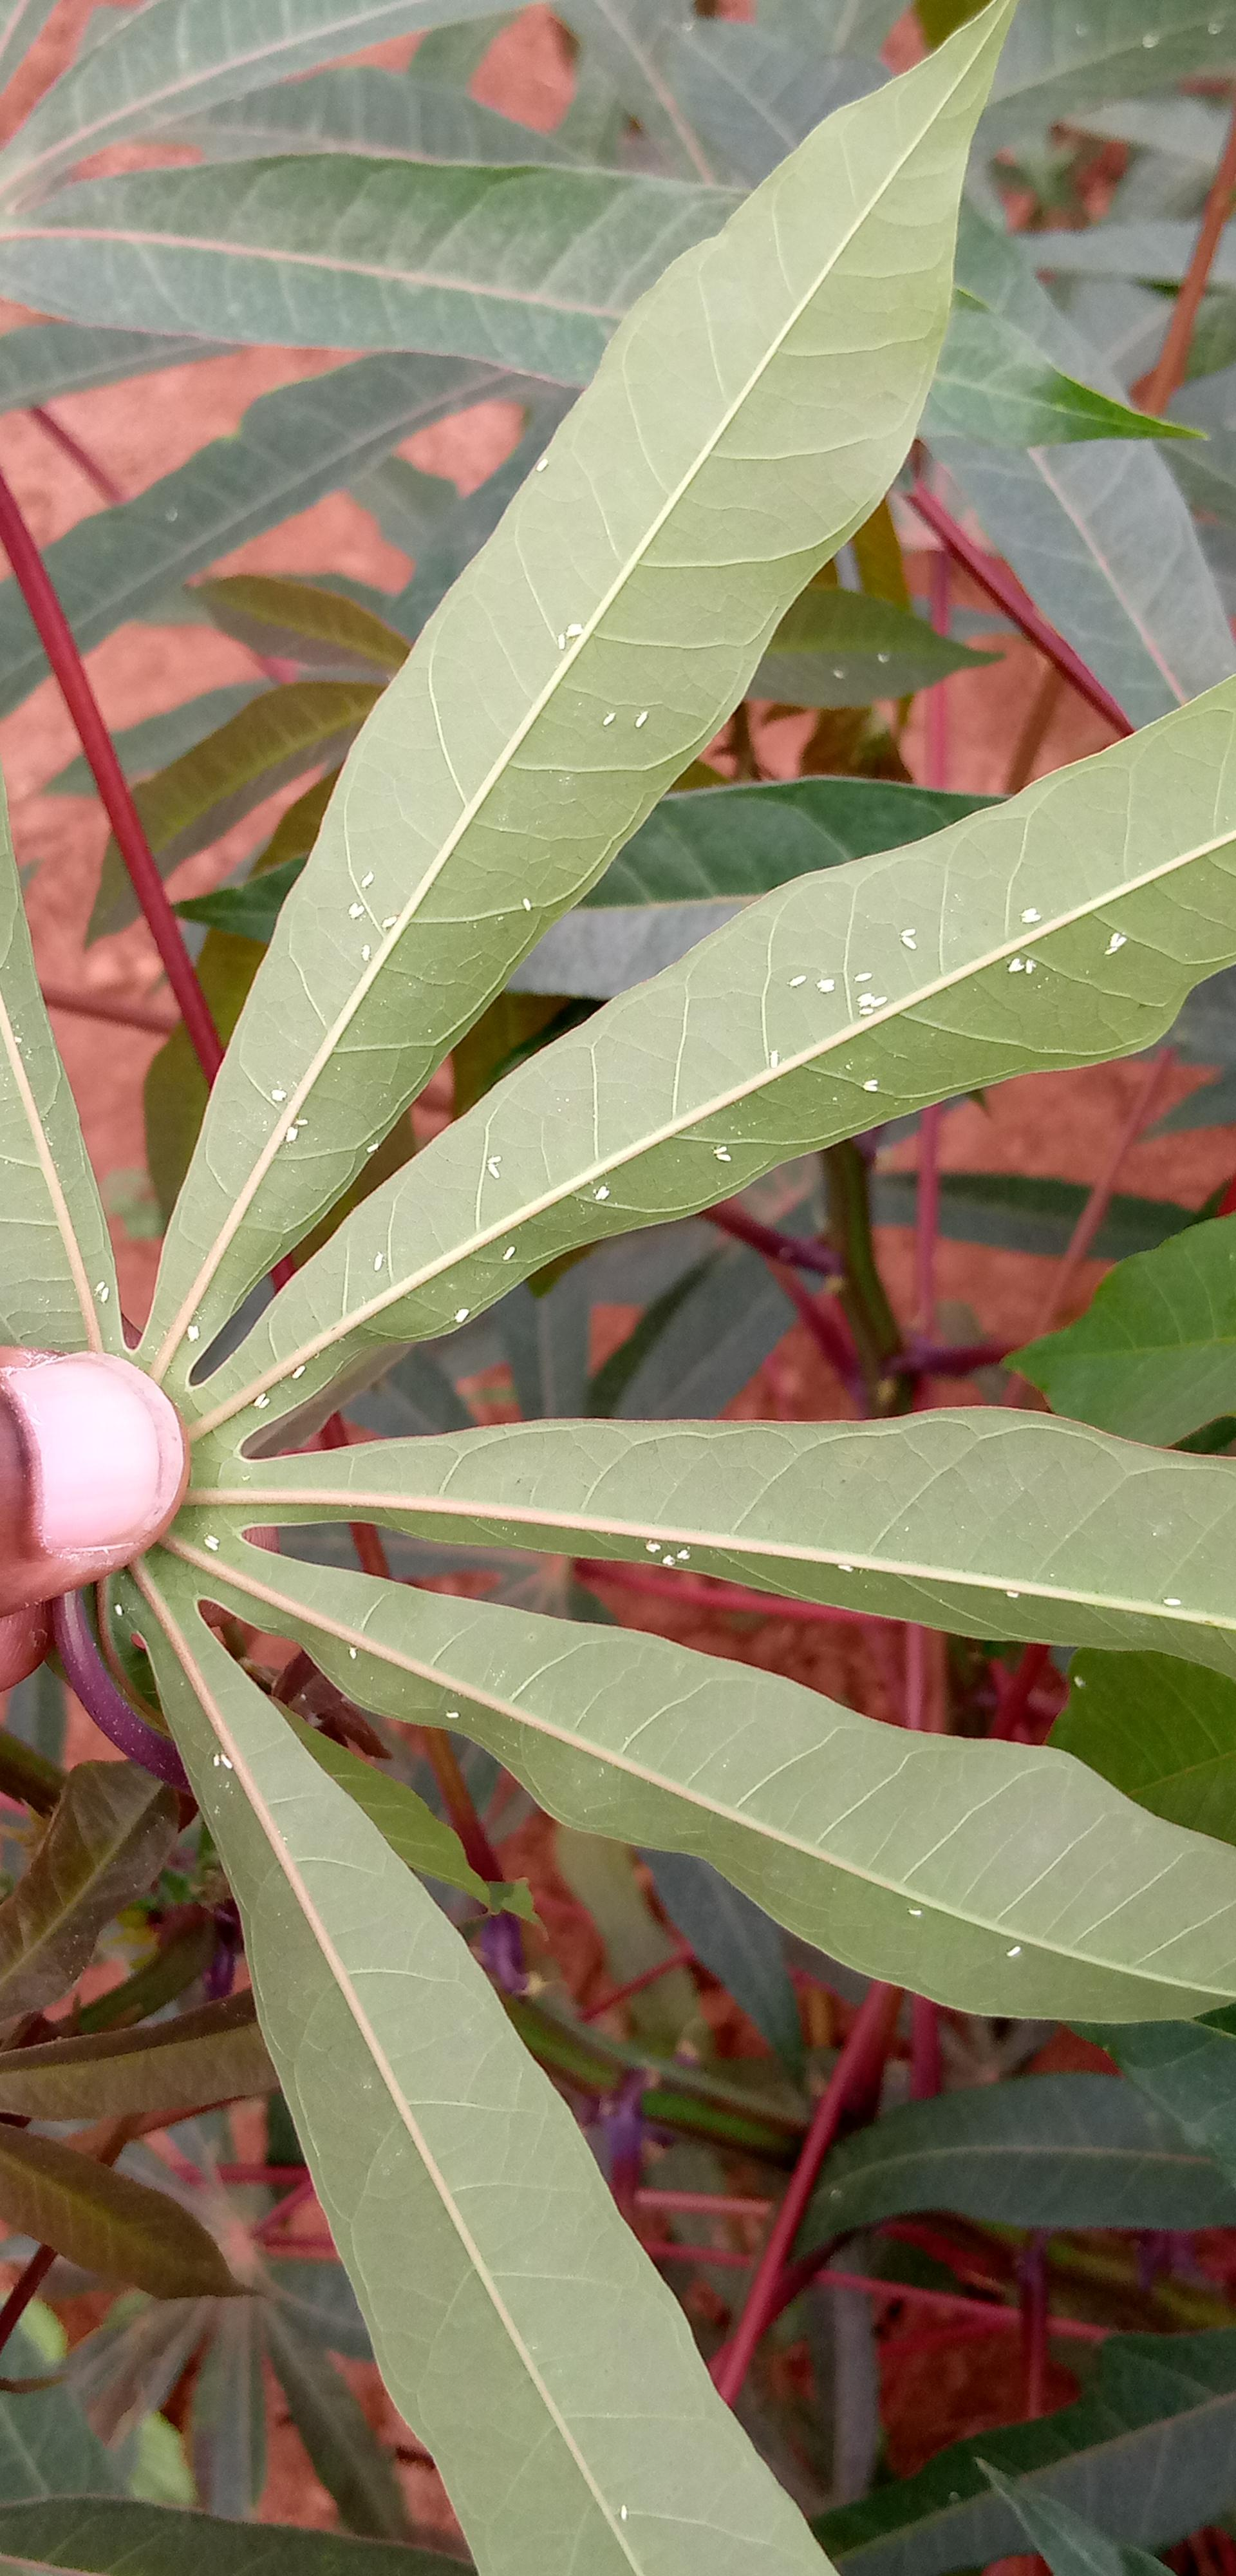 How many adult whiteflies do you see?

54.